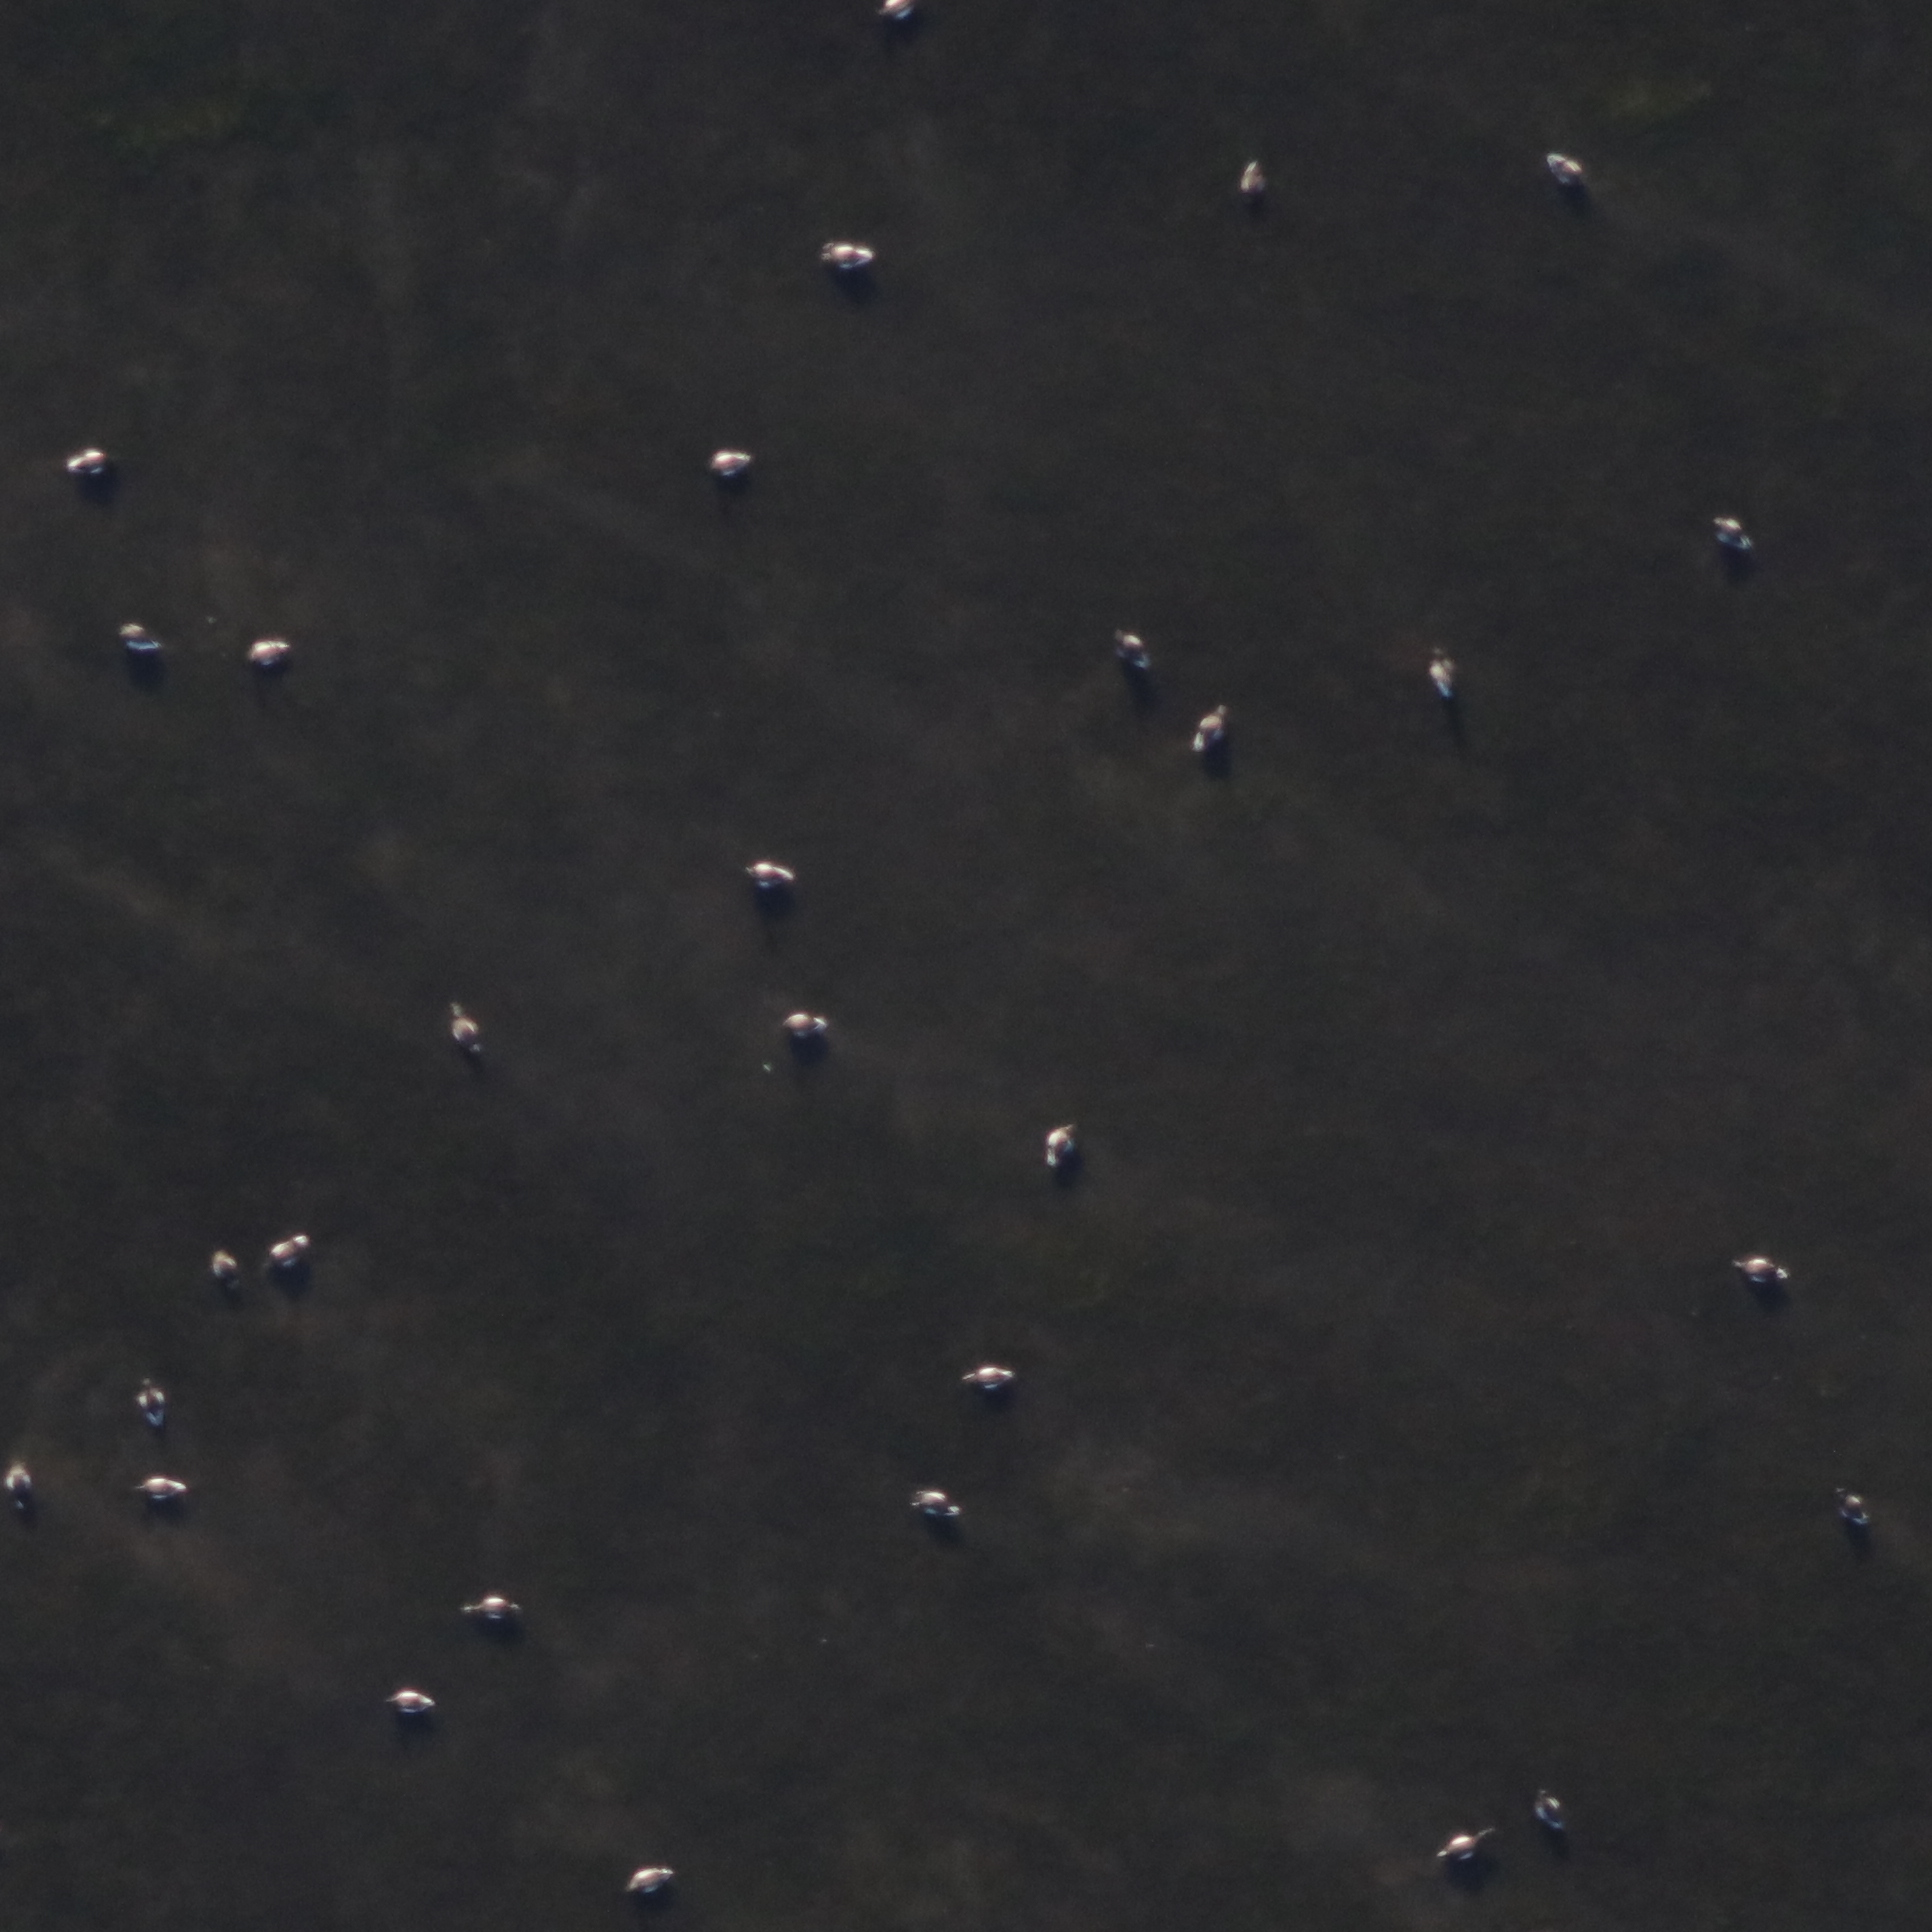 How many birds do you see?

30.